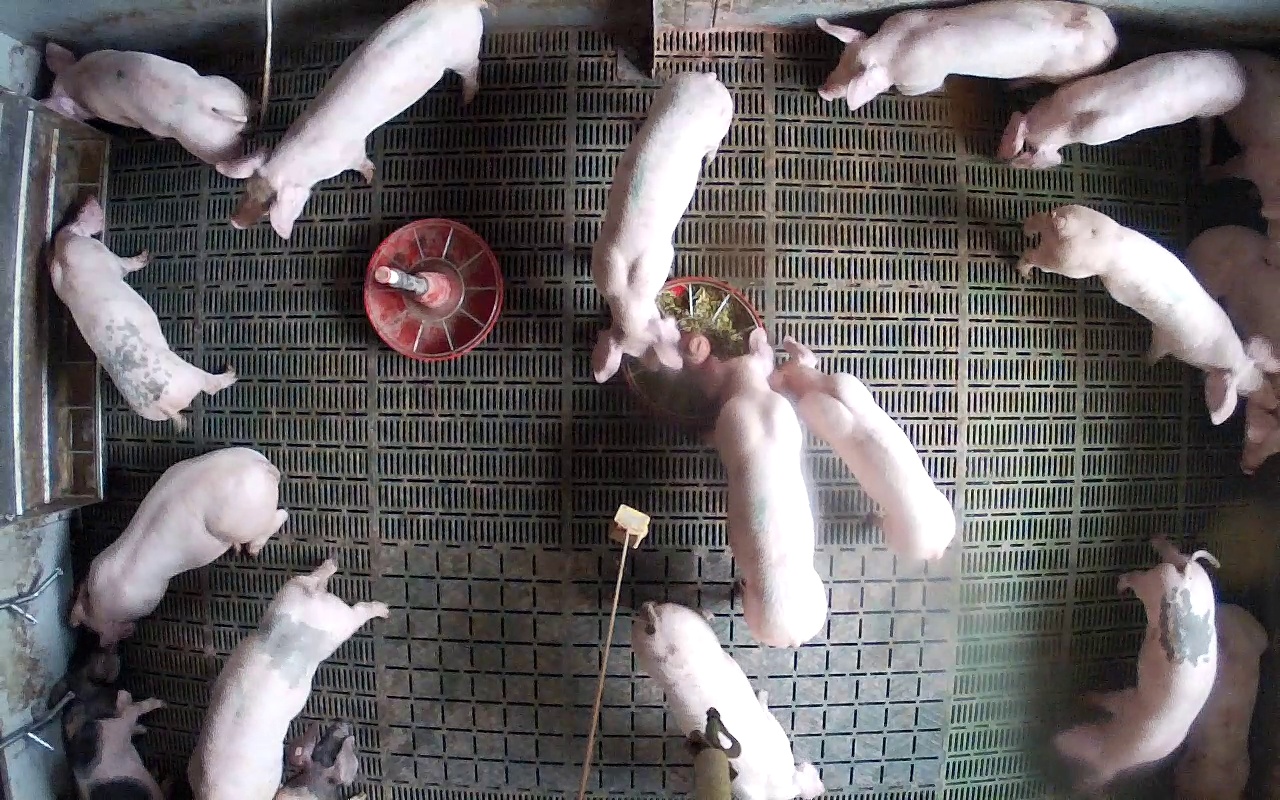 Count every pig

18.